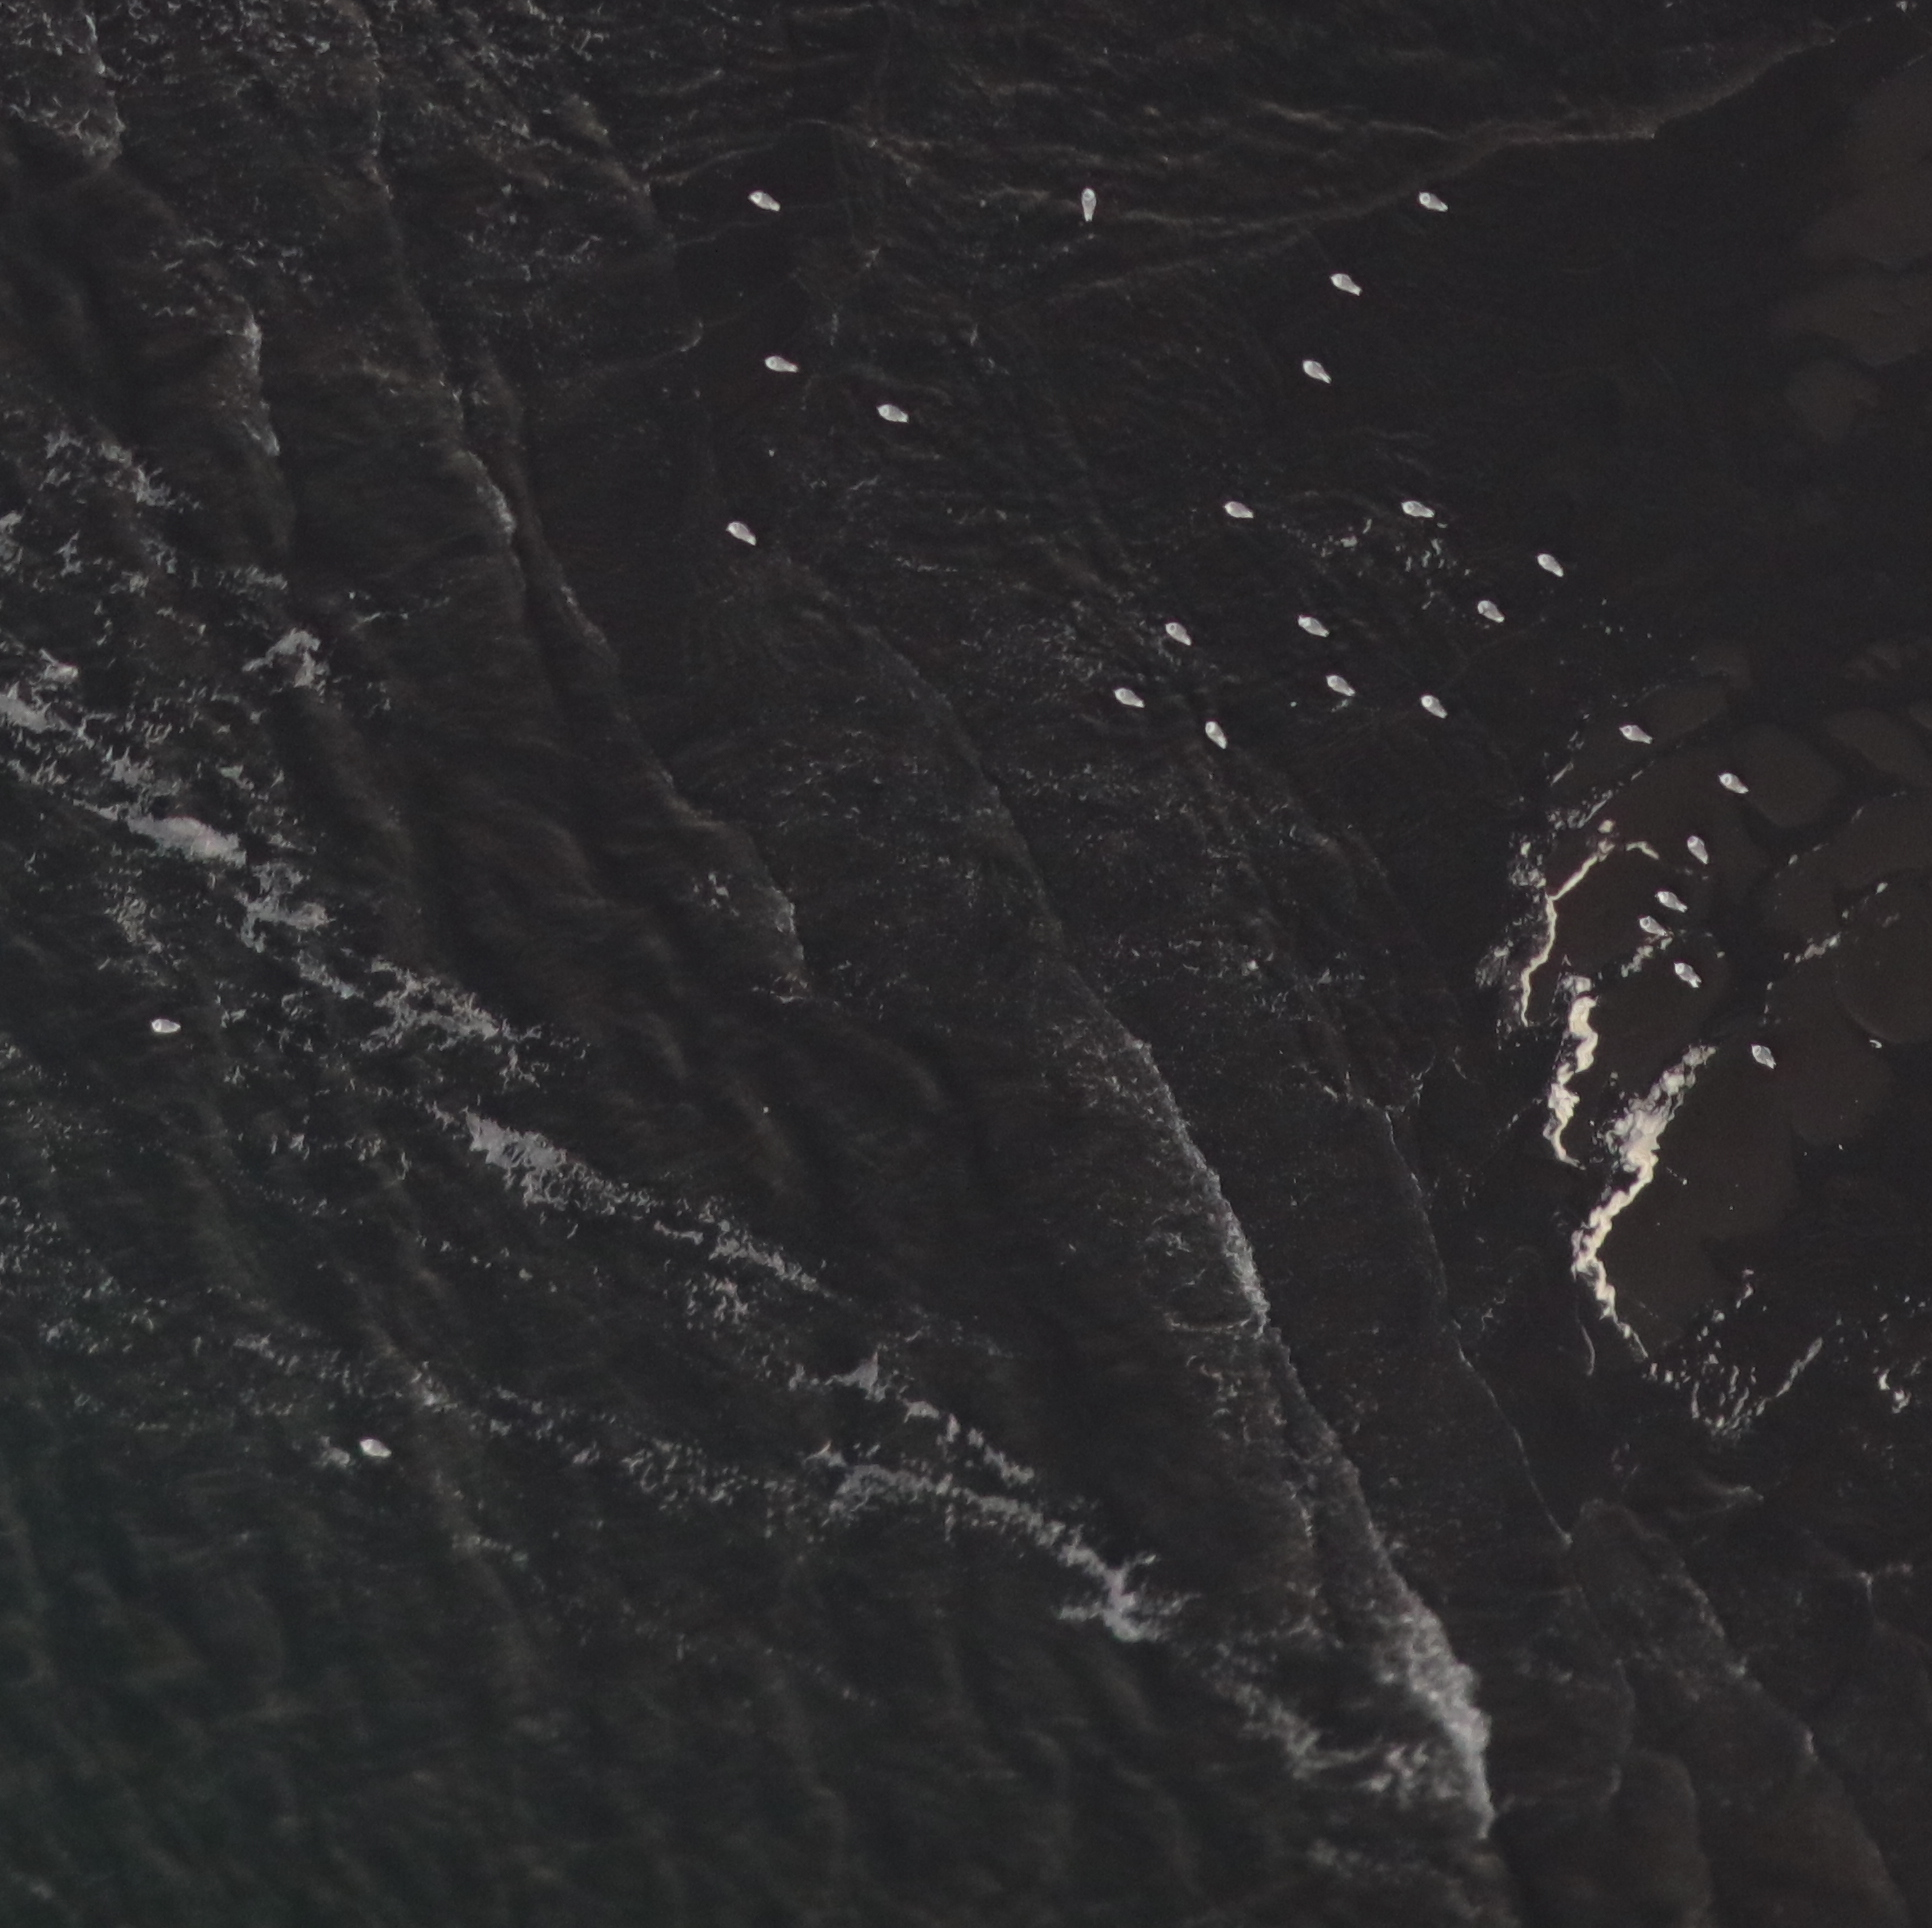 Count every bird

27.